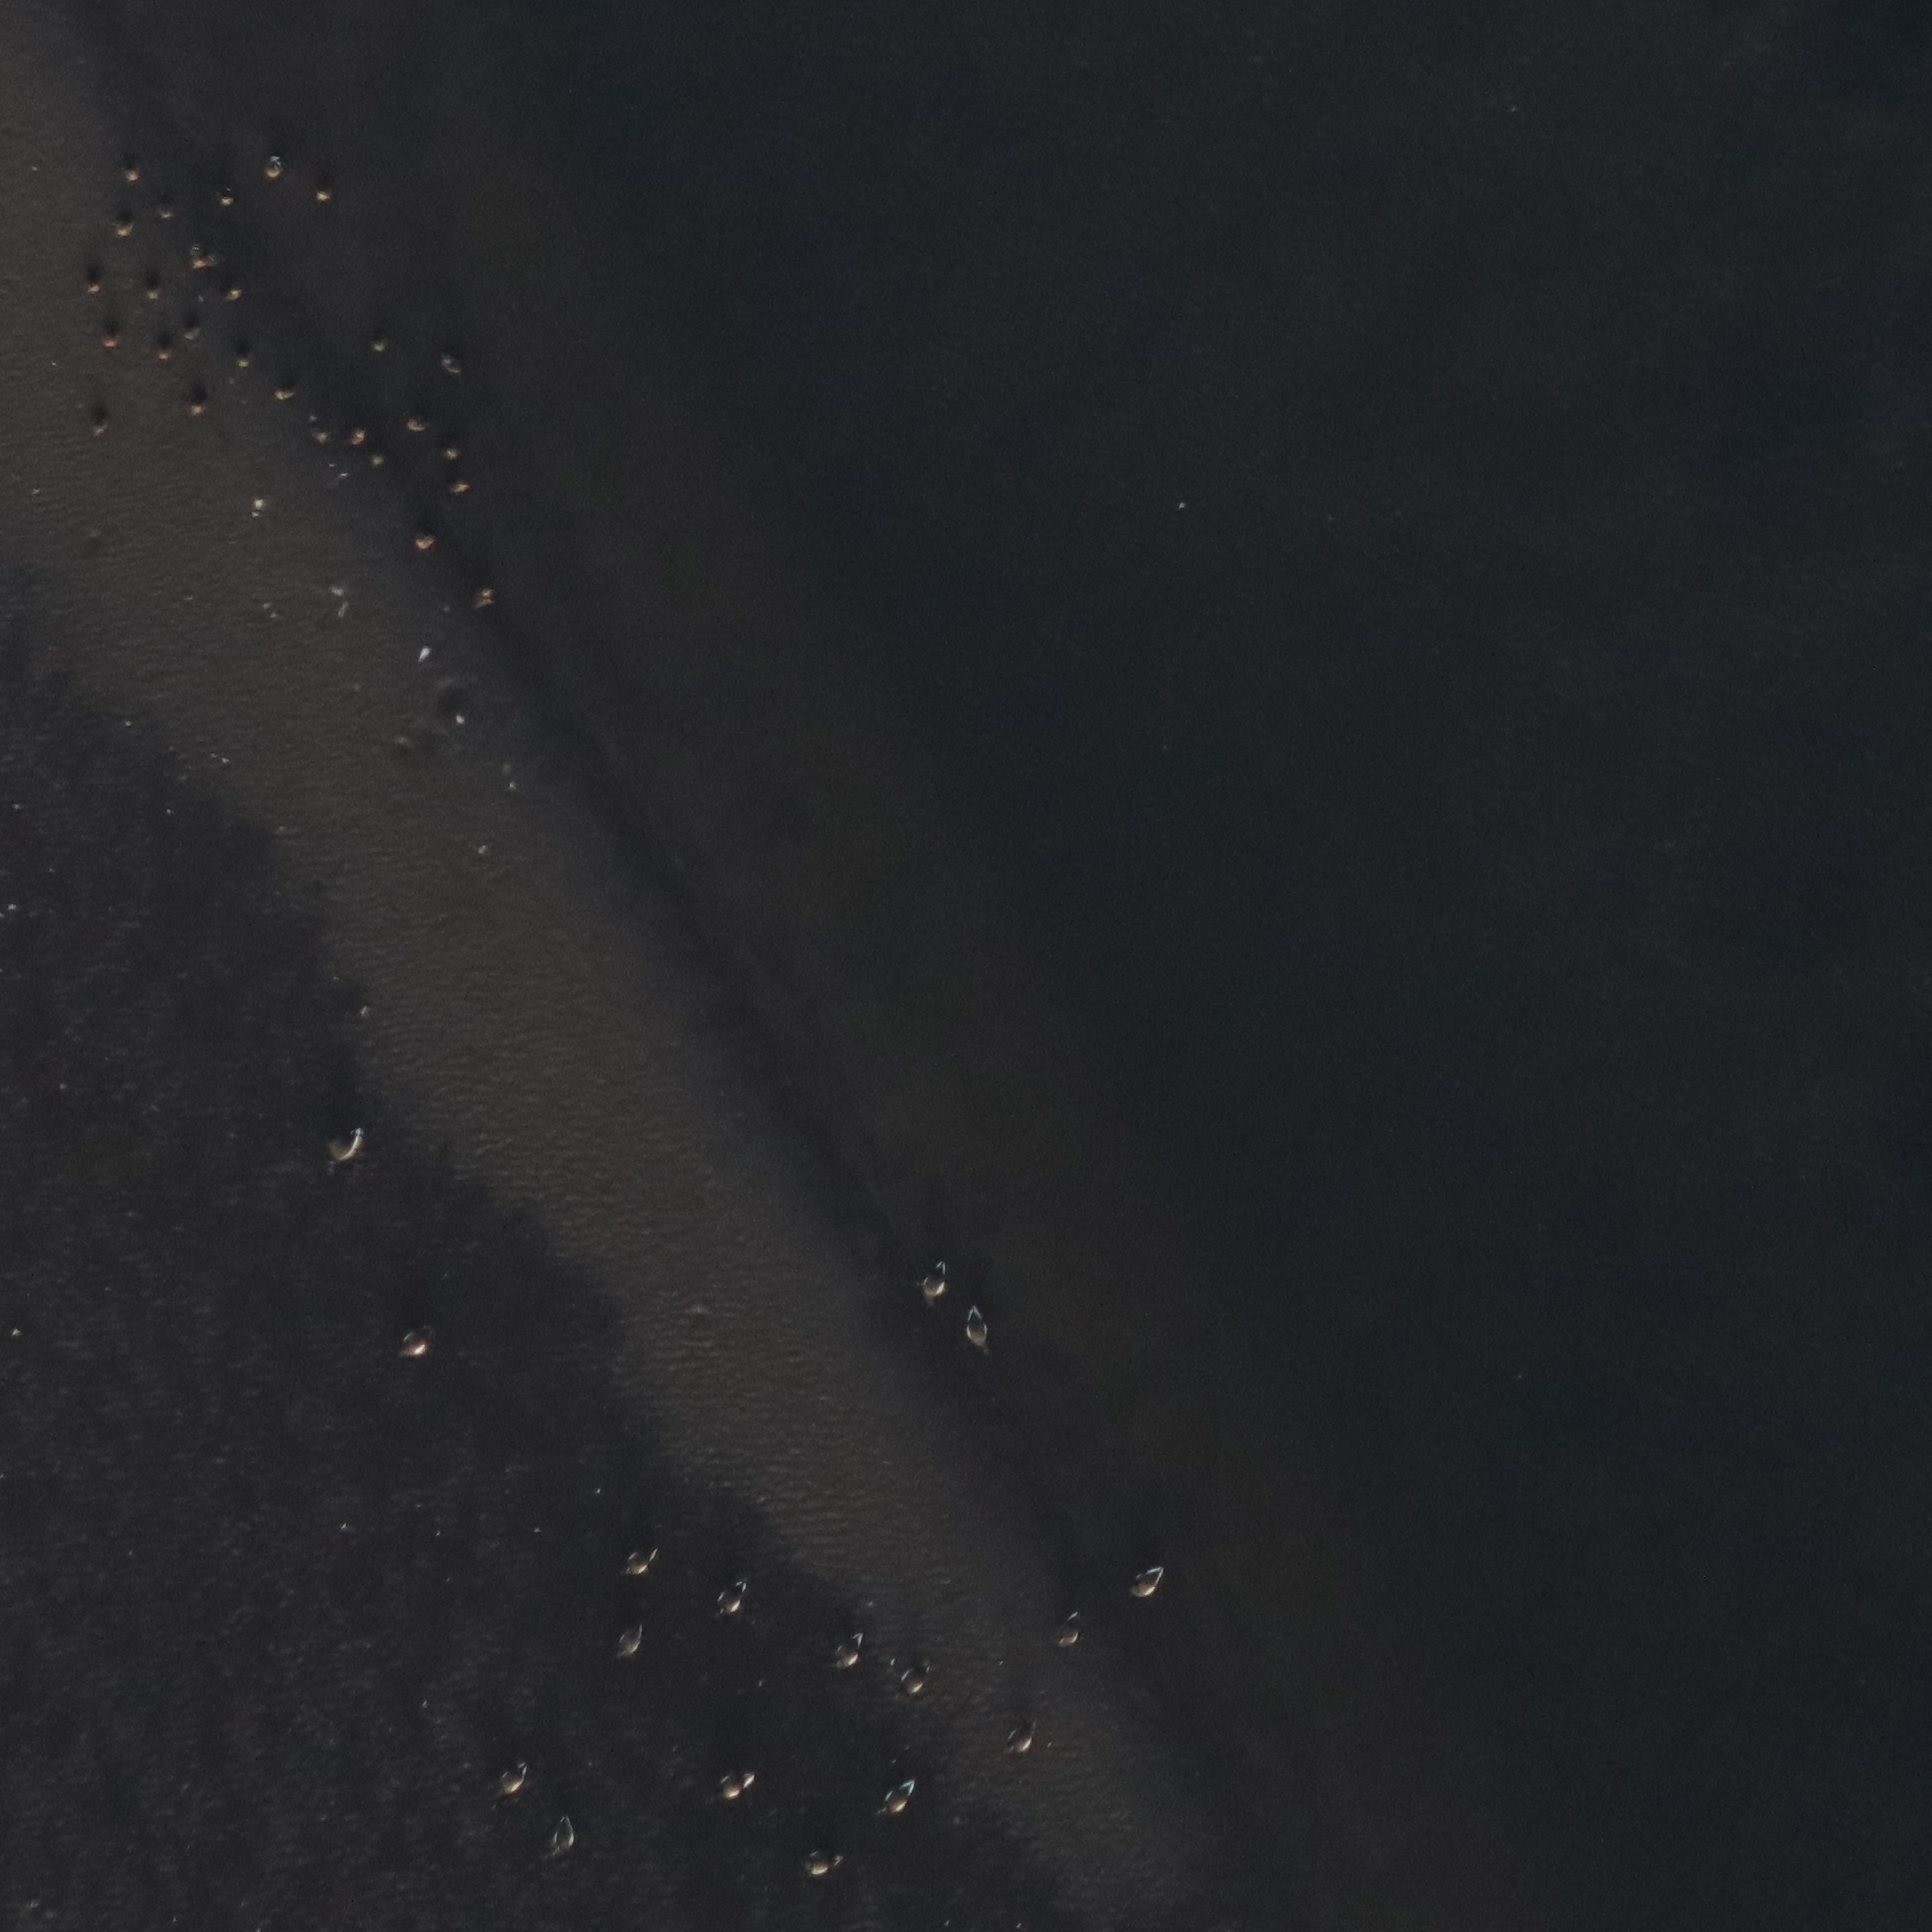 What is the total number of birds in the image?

43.